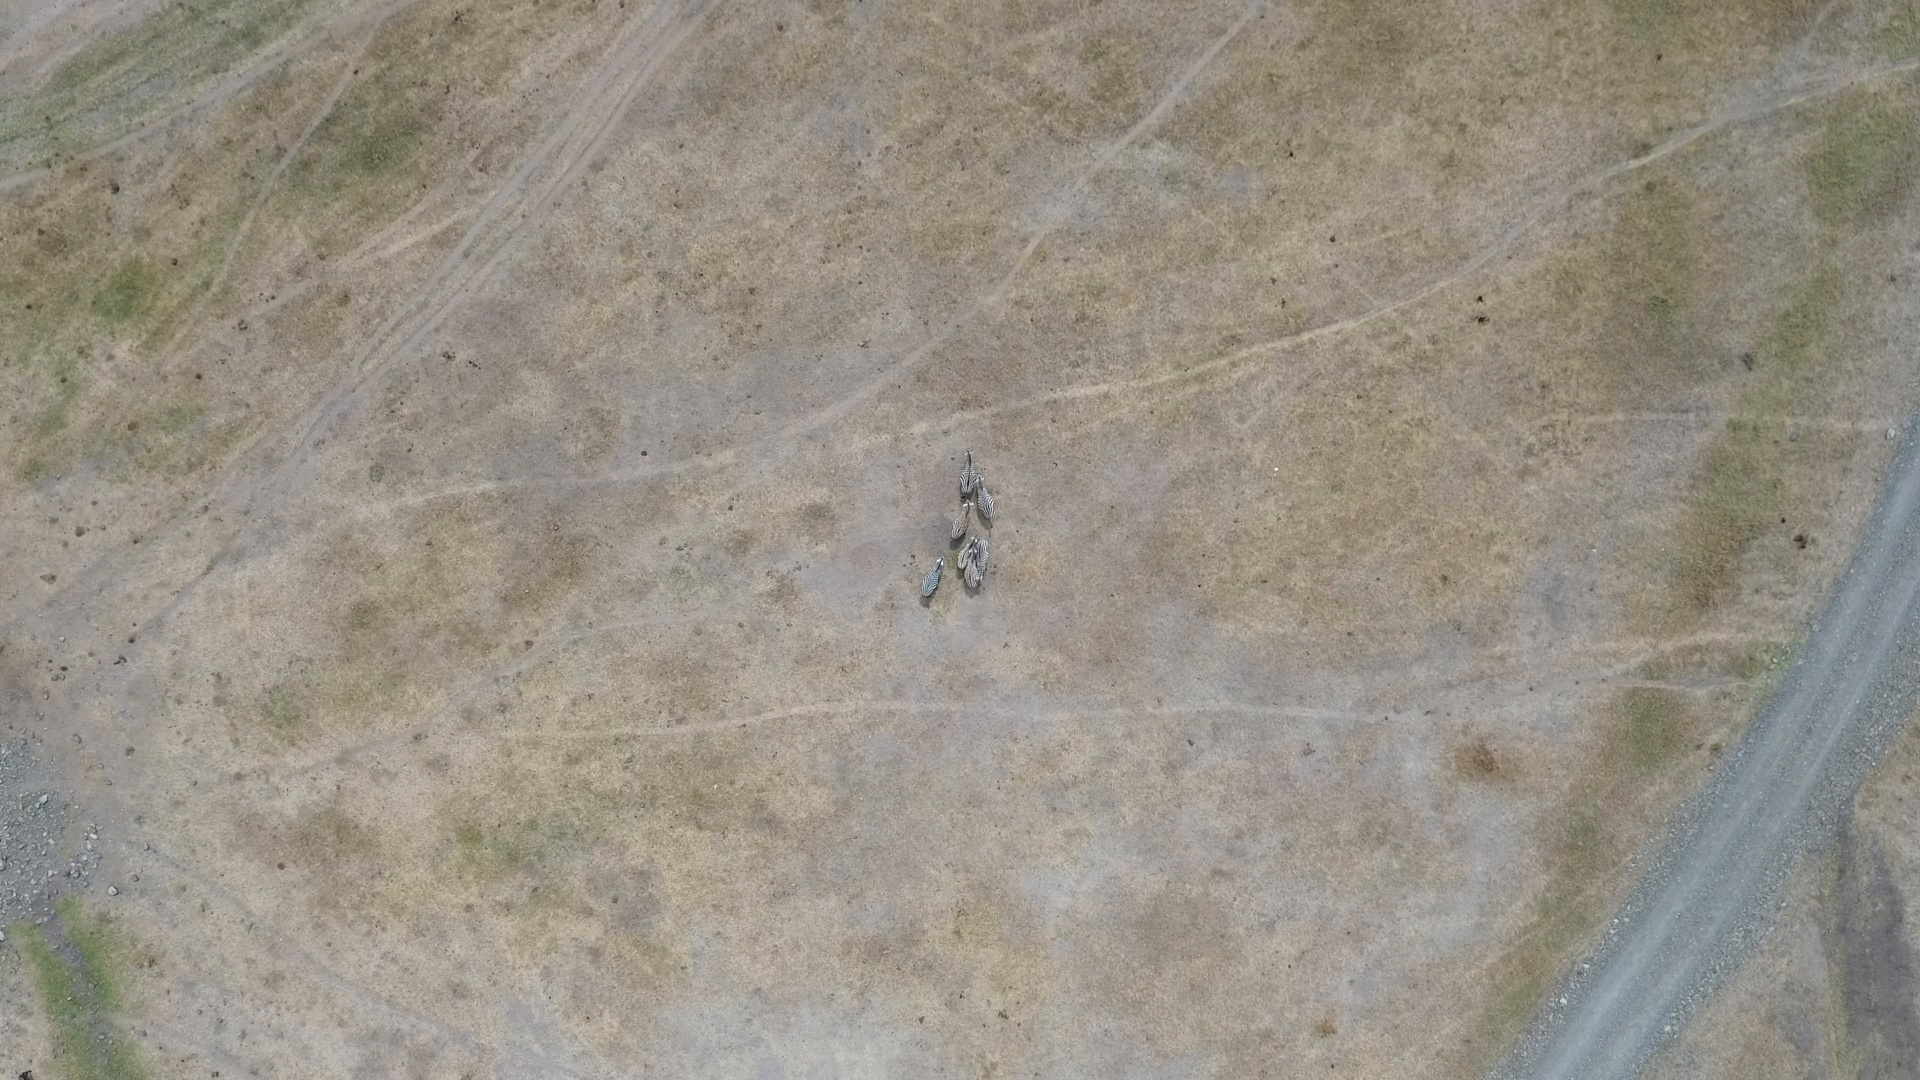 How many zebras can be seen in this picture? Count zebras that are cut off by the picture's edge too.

7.